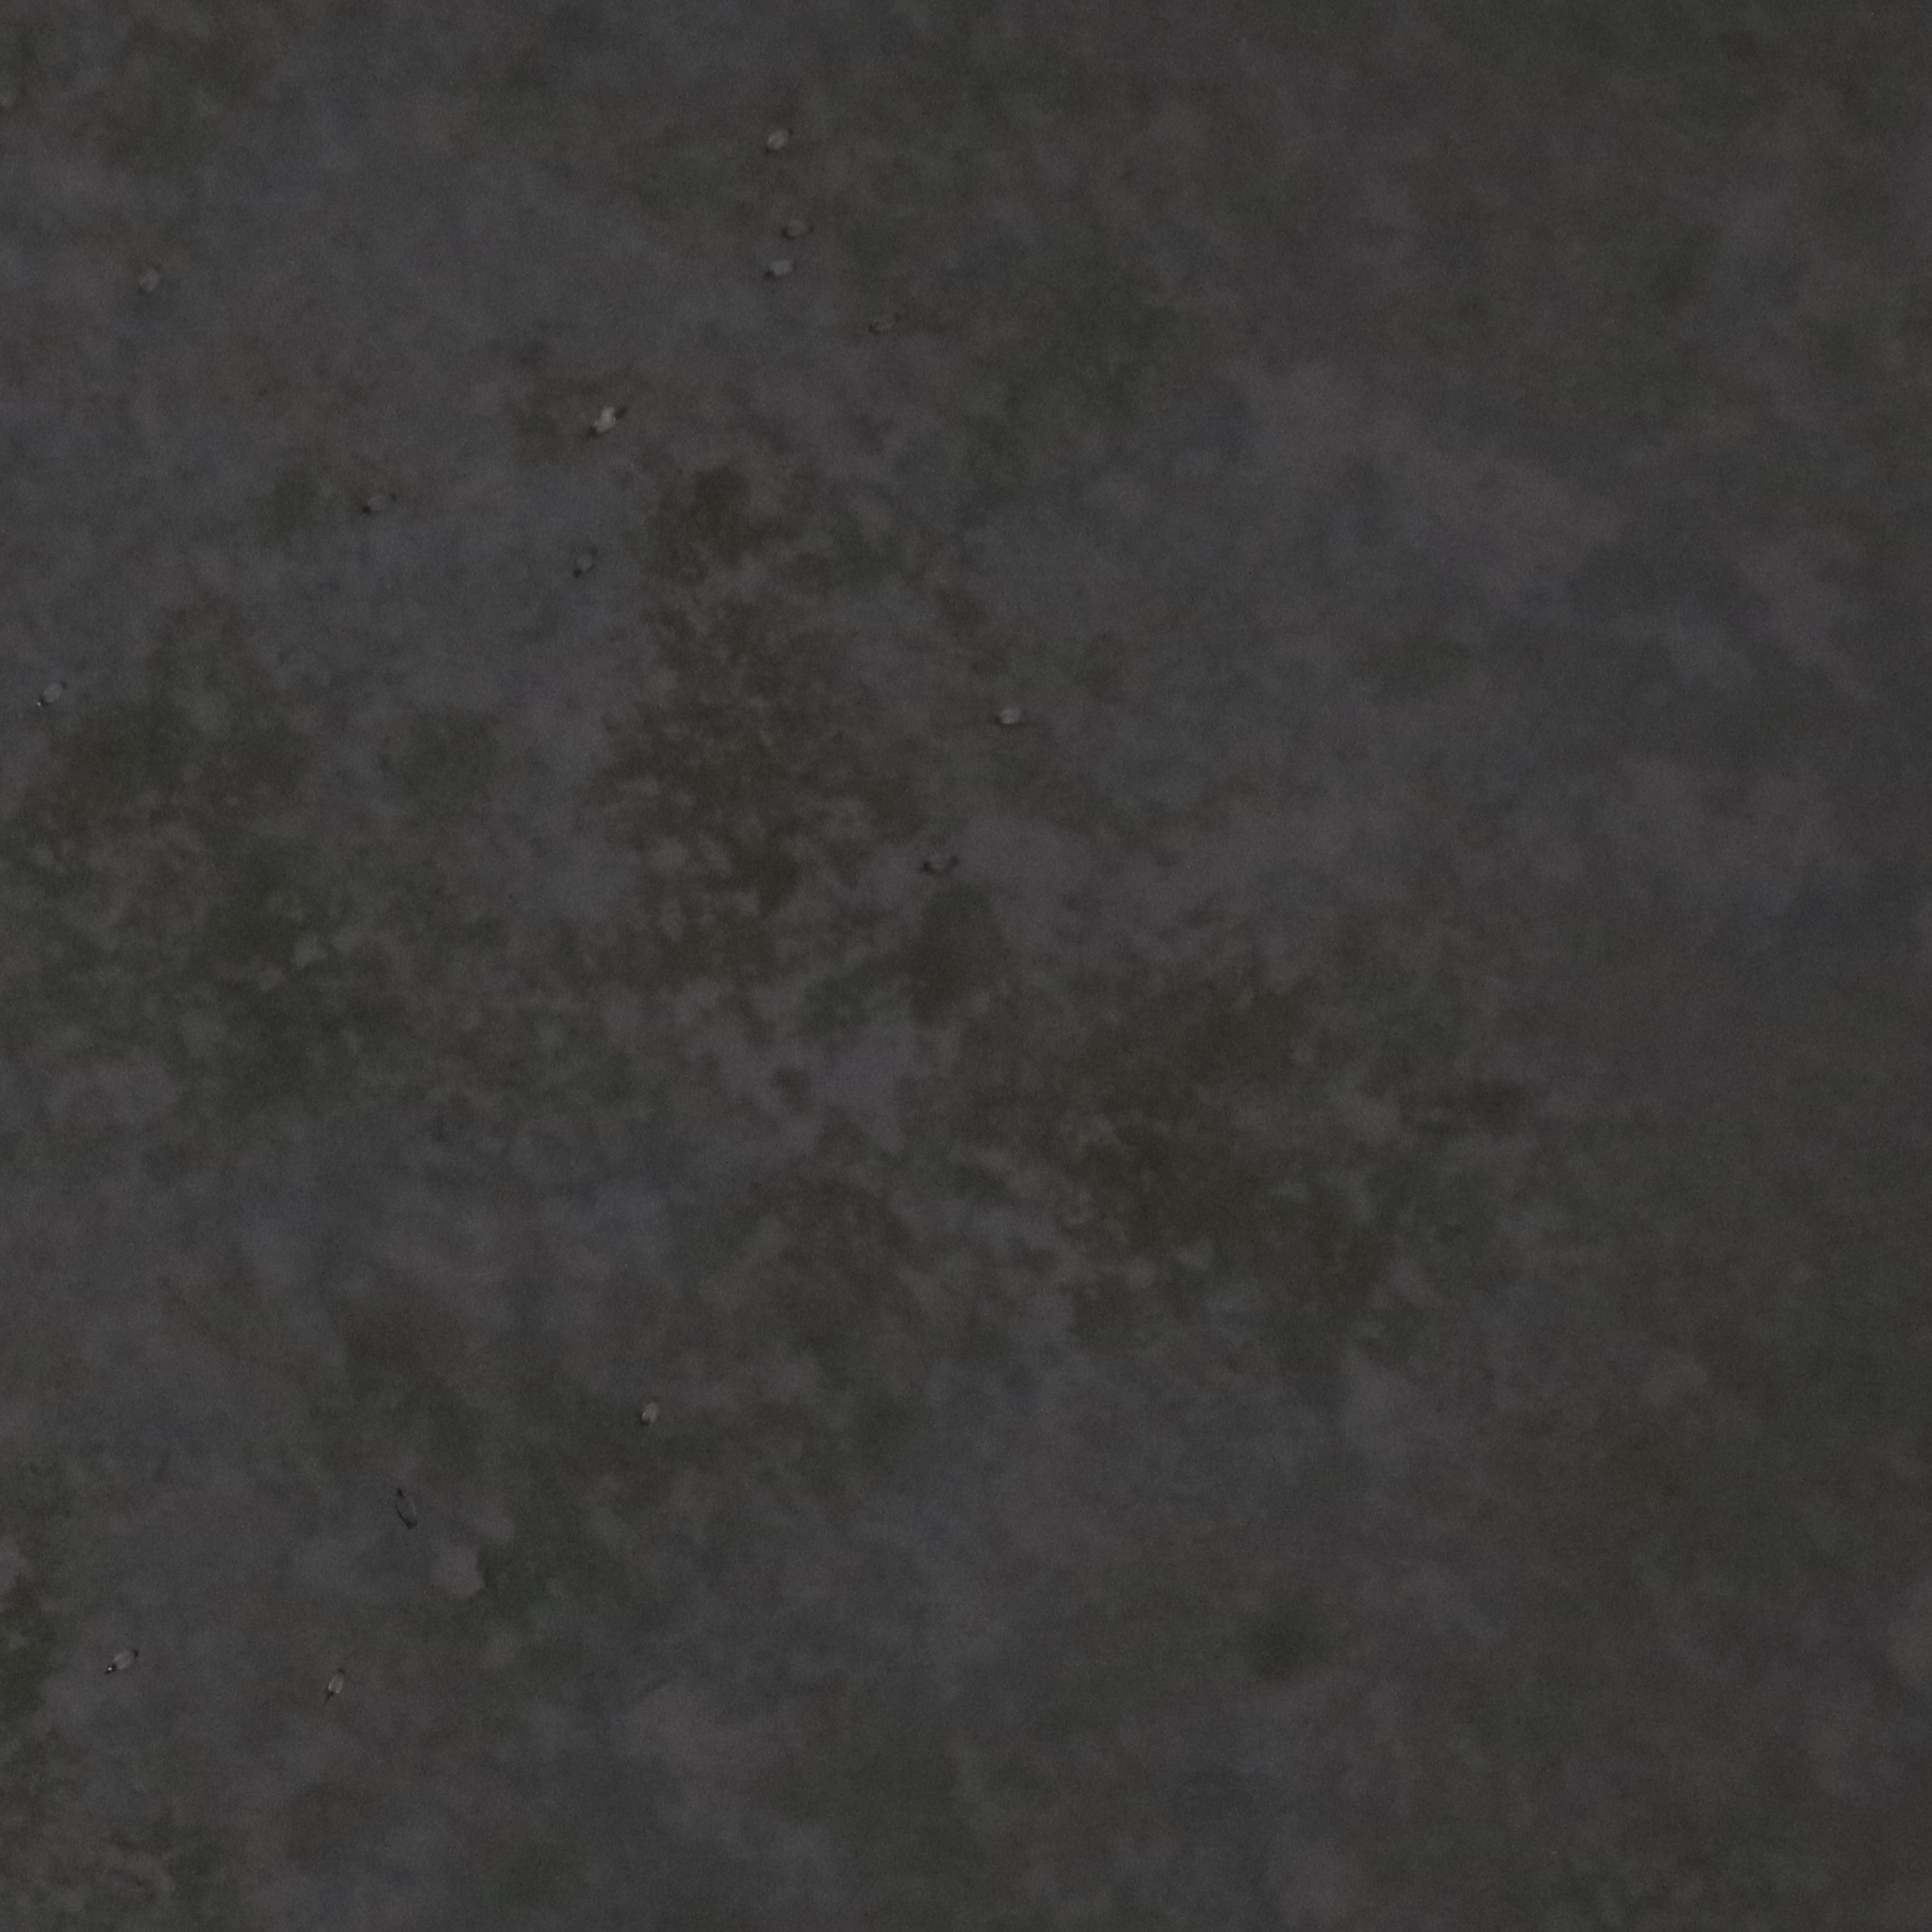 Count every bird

16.